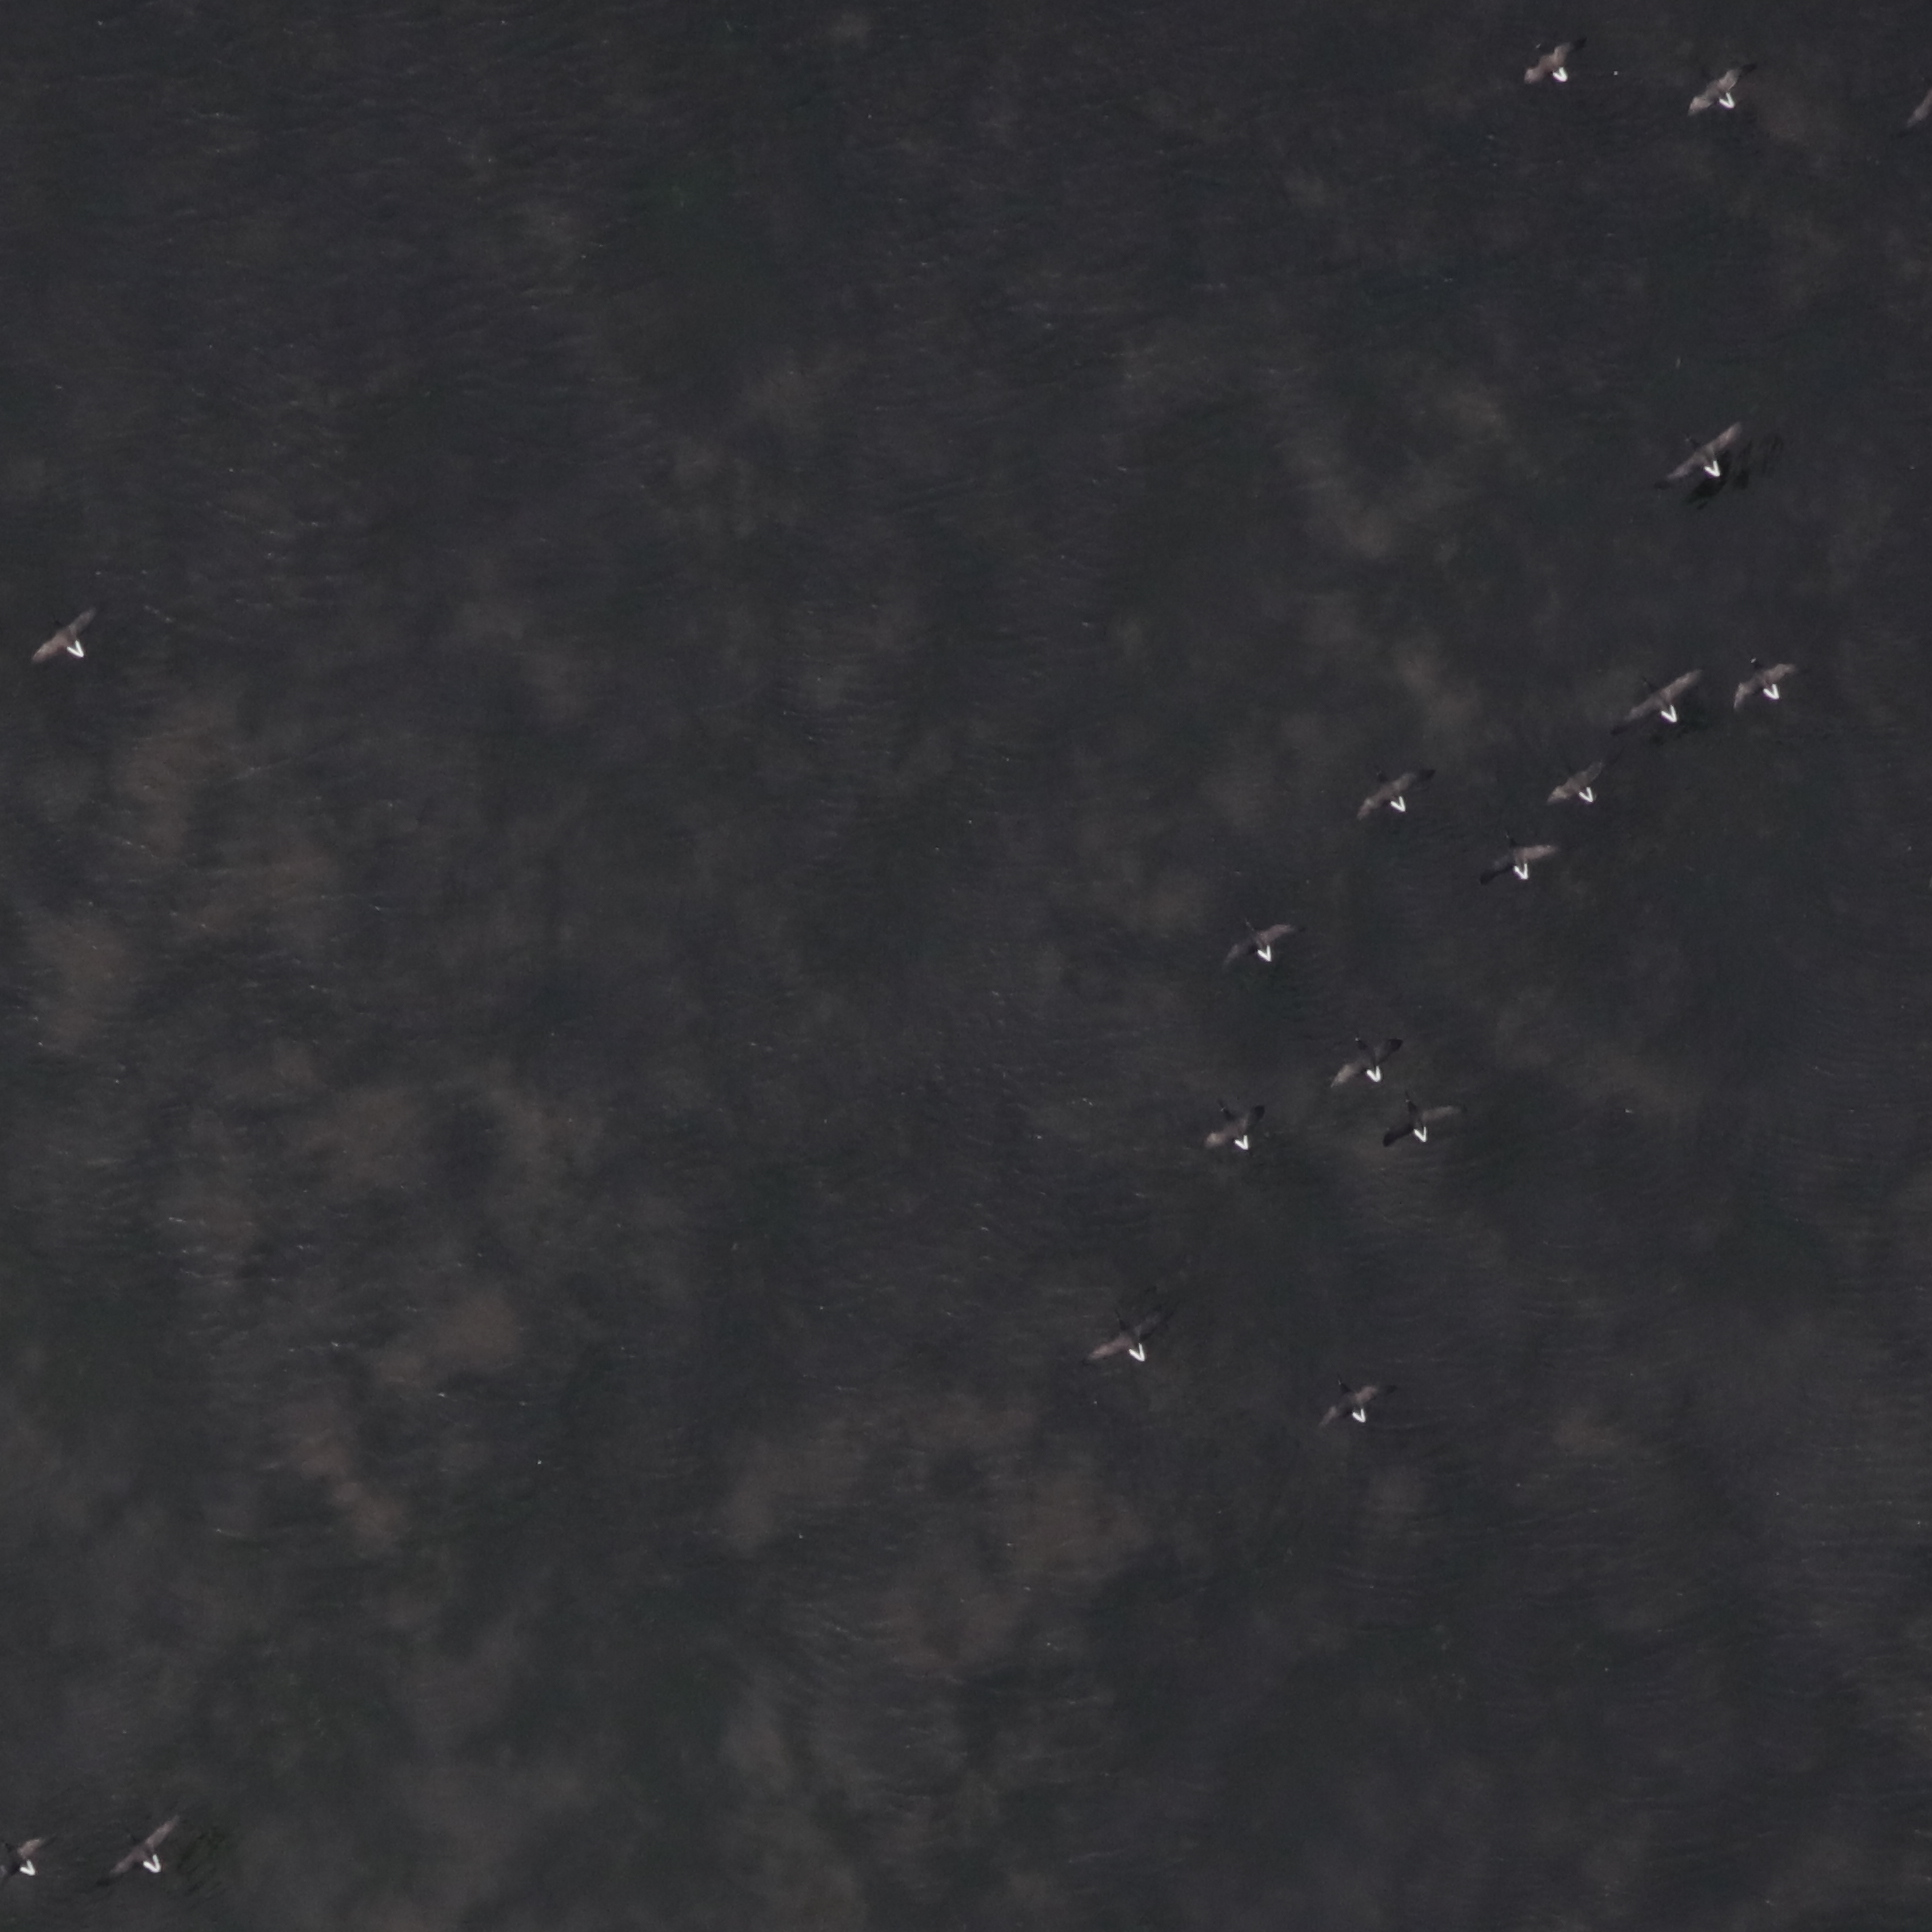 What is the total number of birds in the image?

17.